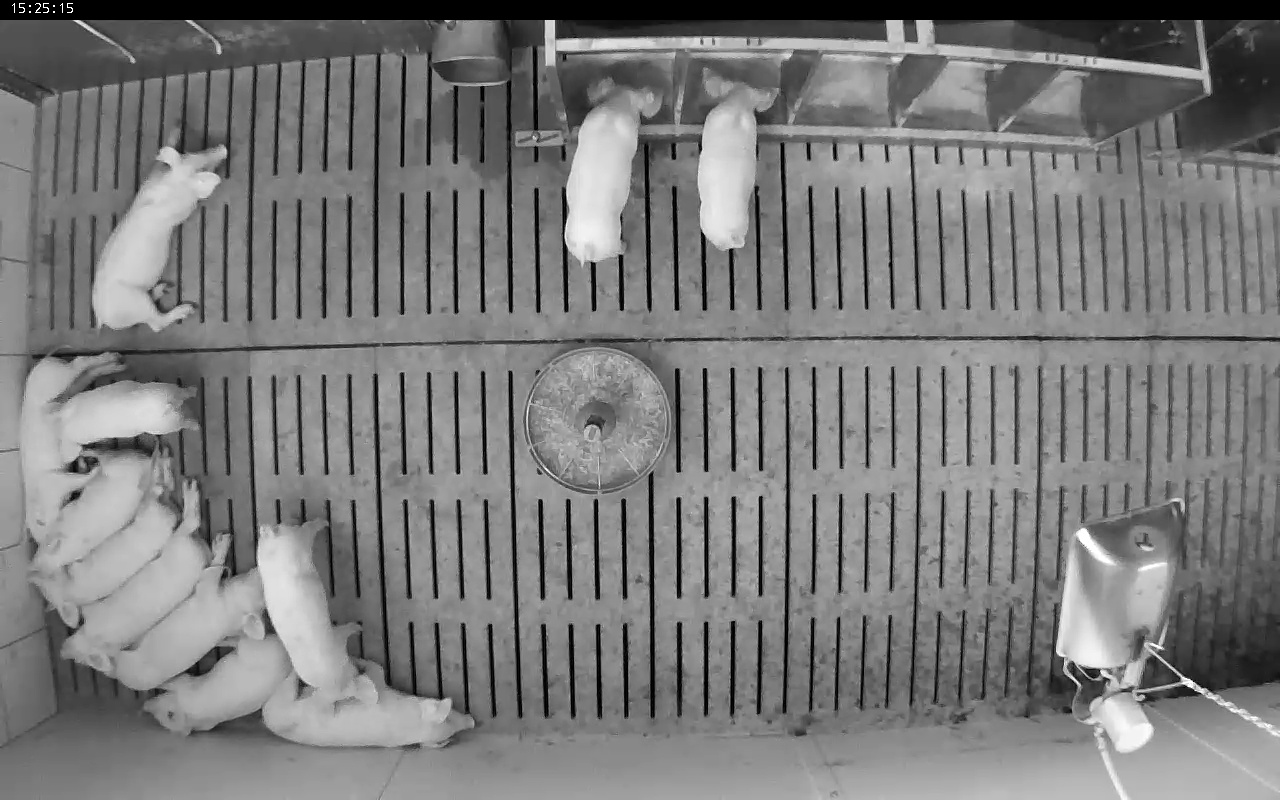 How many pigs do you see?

12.